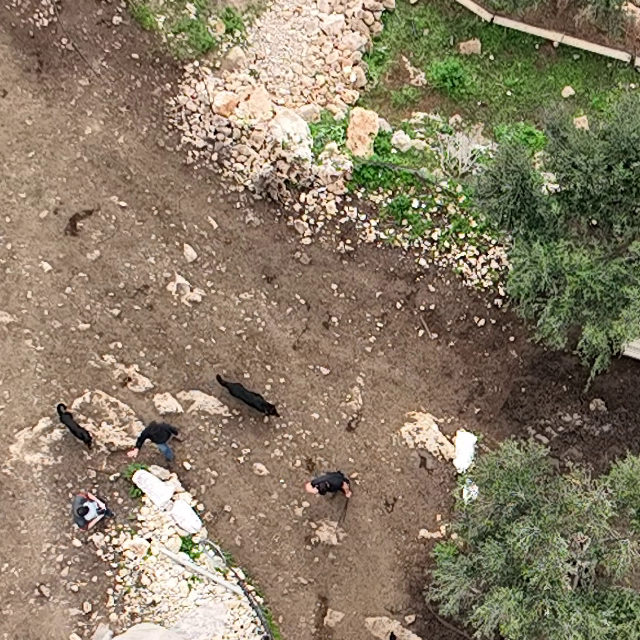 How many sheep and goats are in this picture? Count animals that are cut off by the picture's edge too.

2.